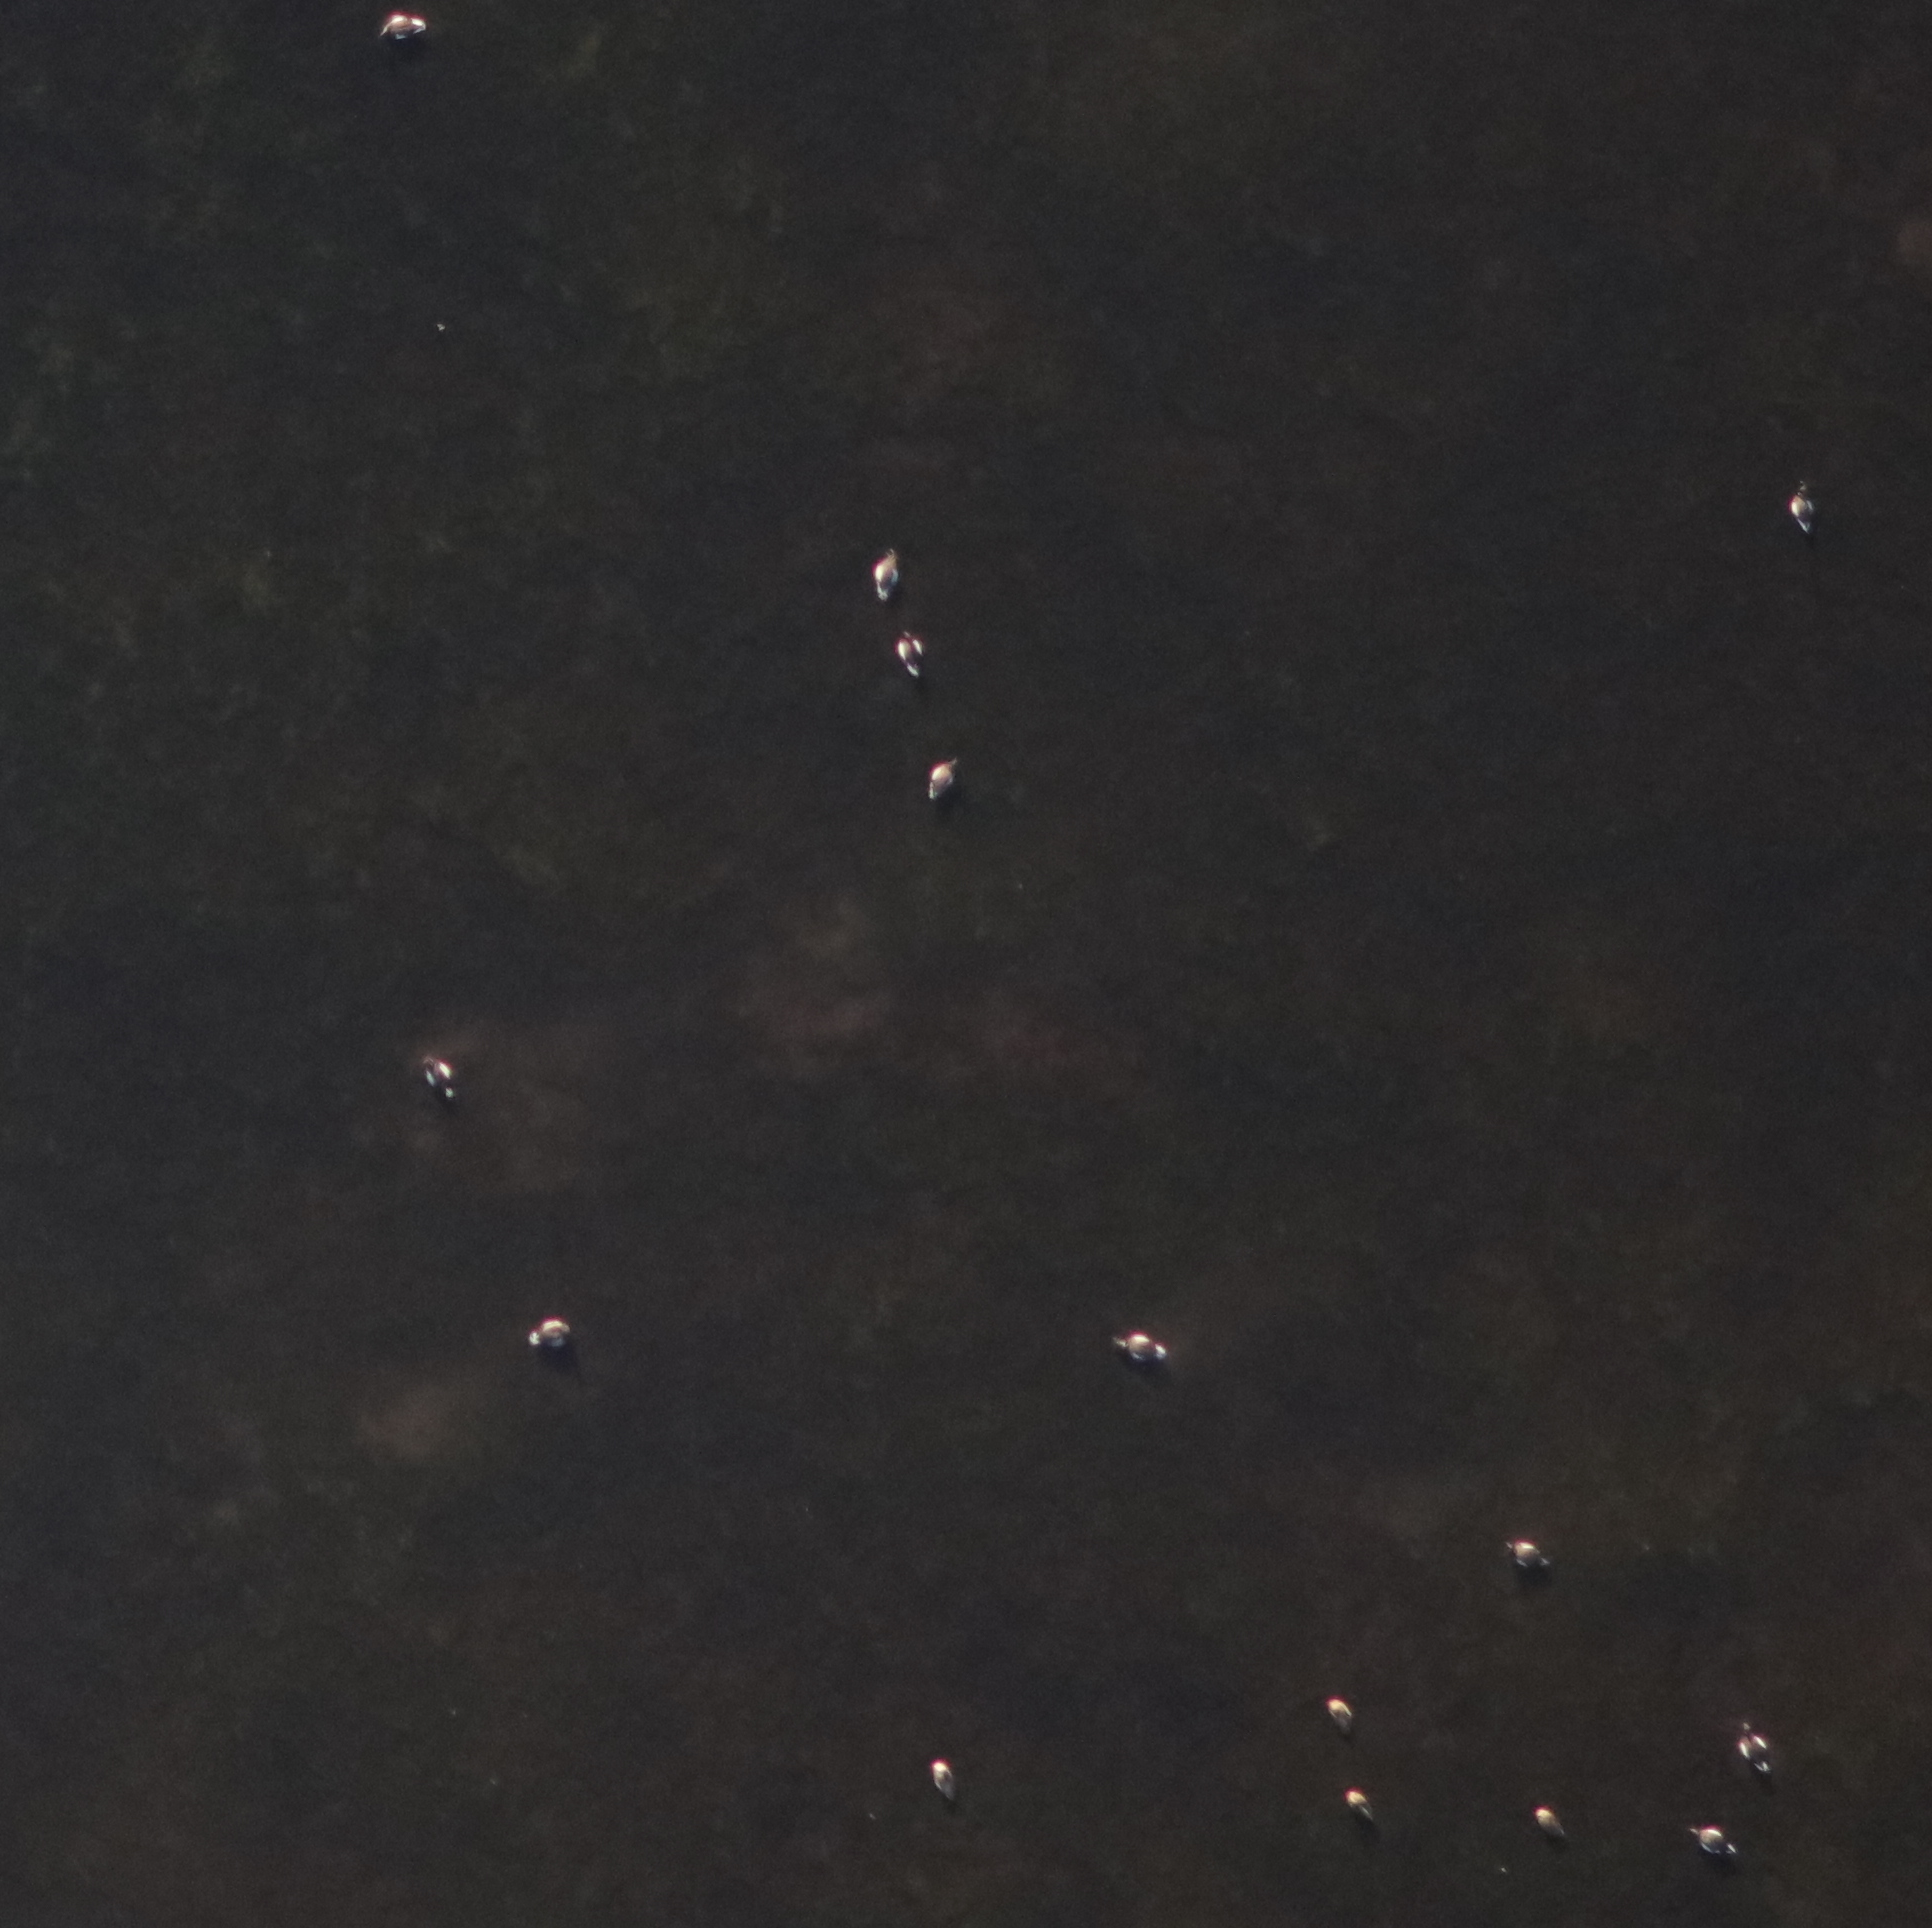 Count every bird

15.